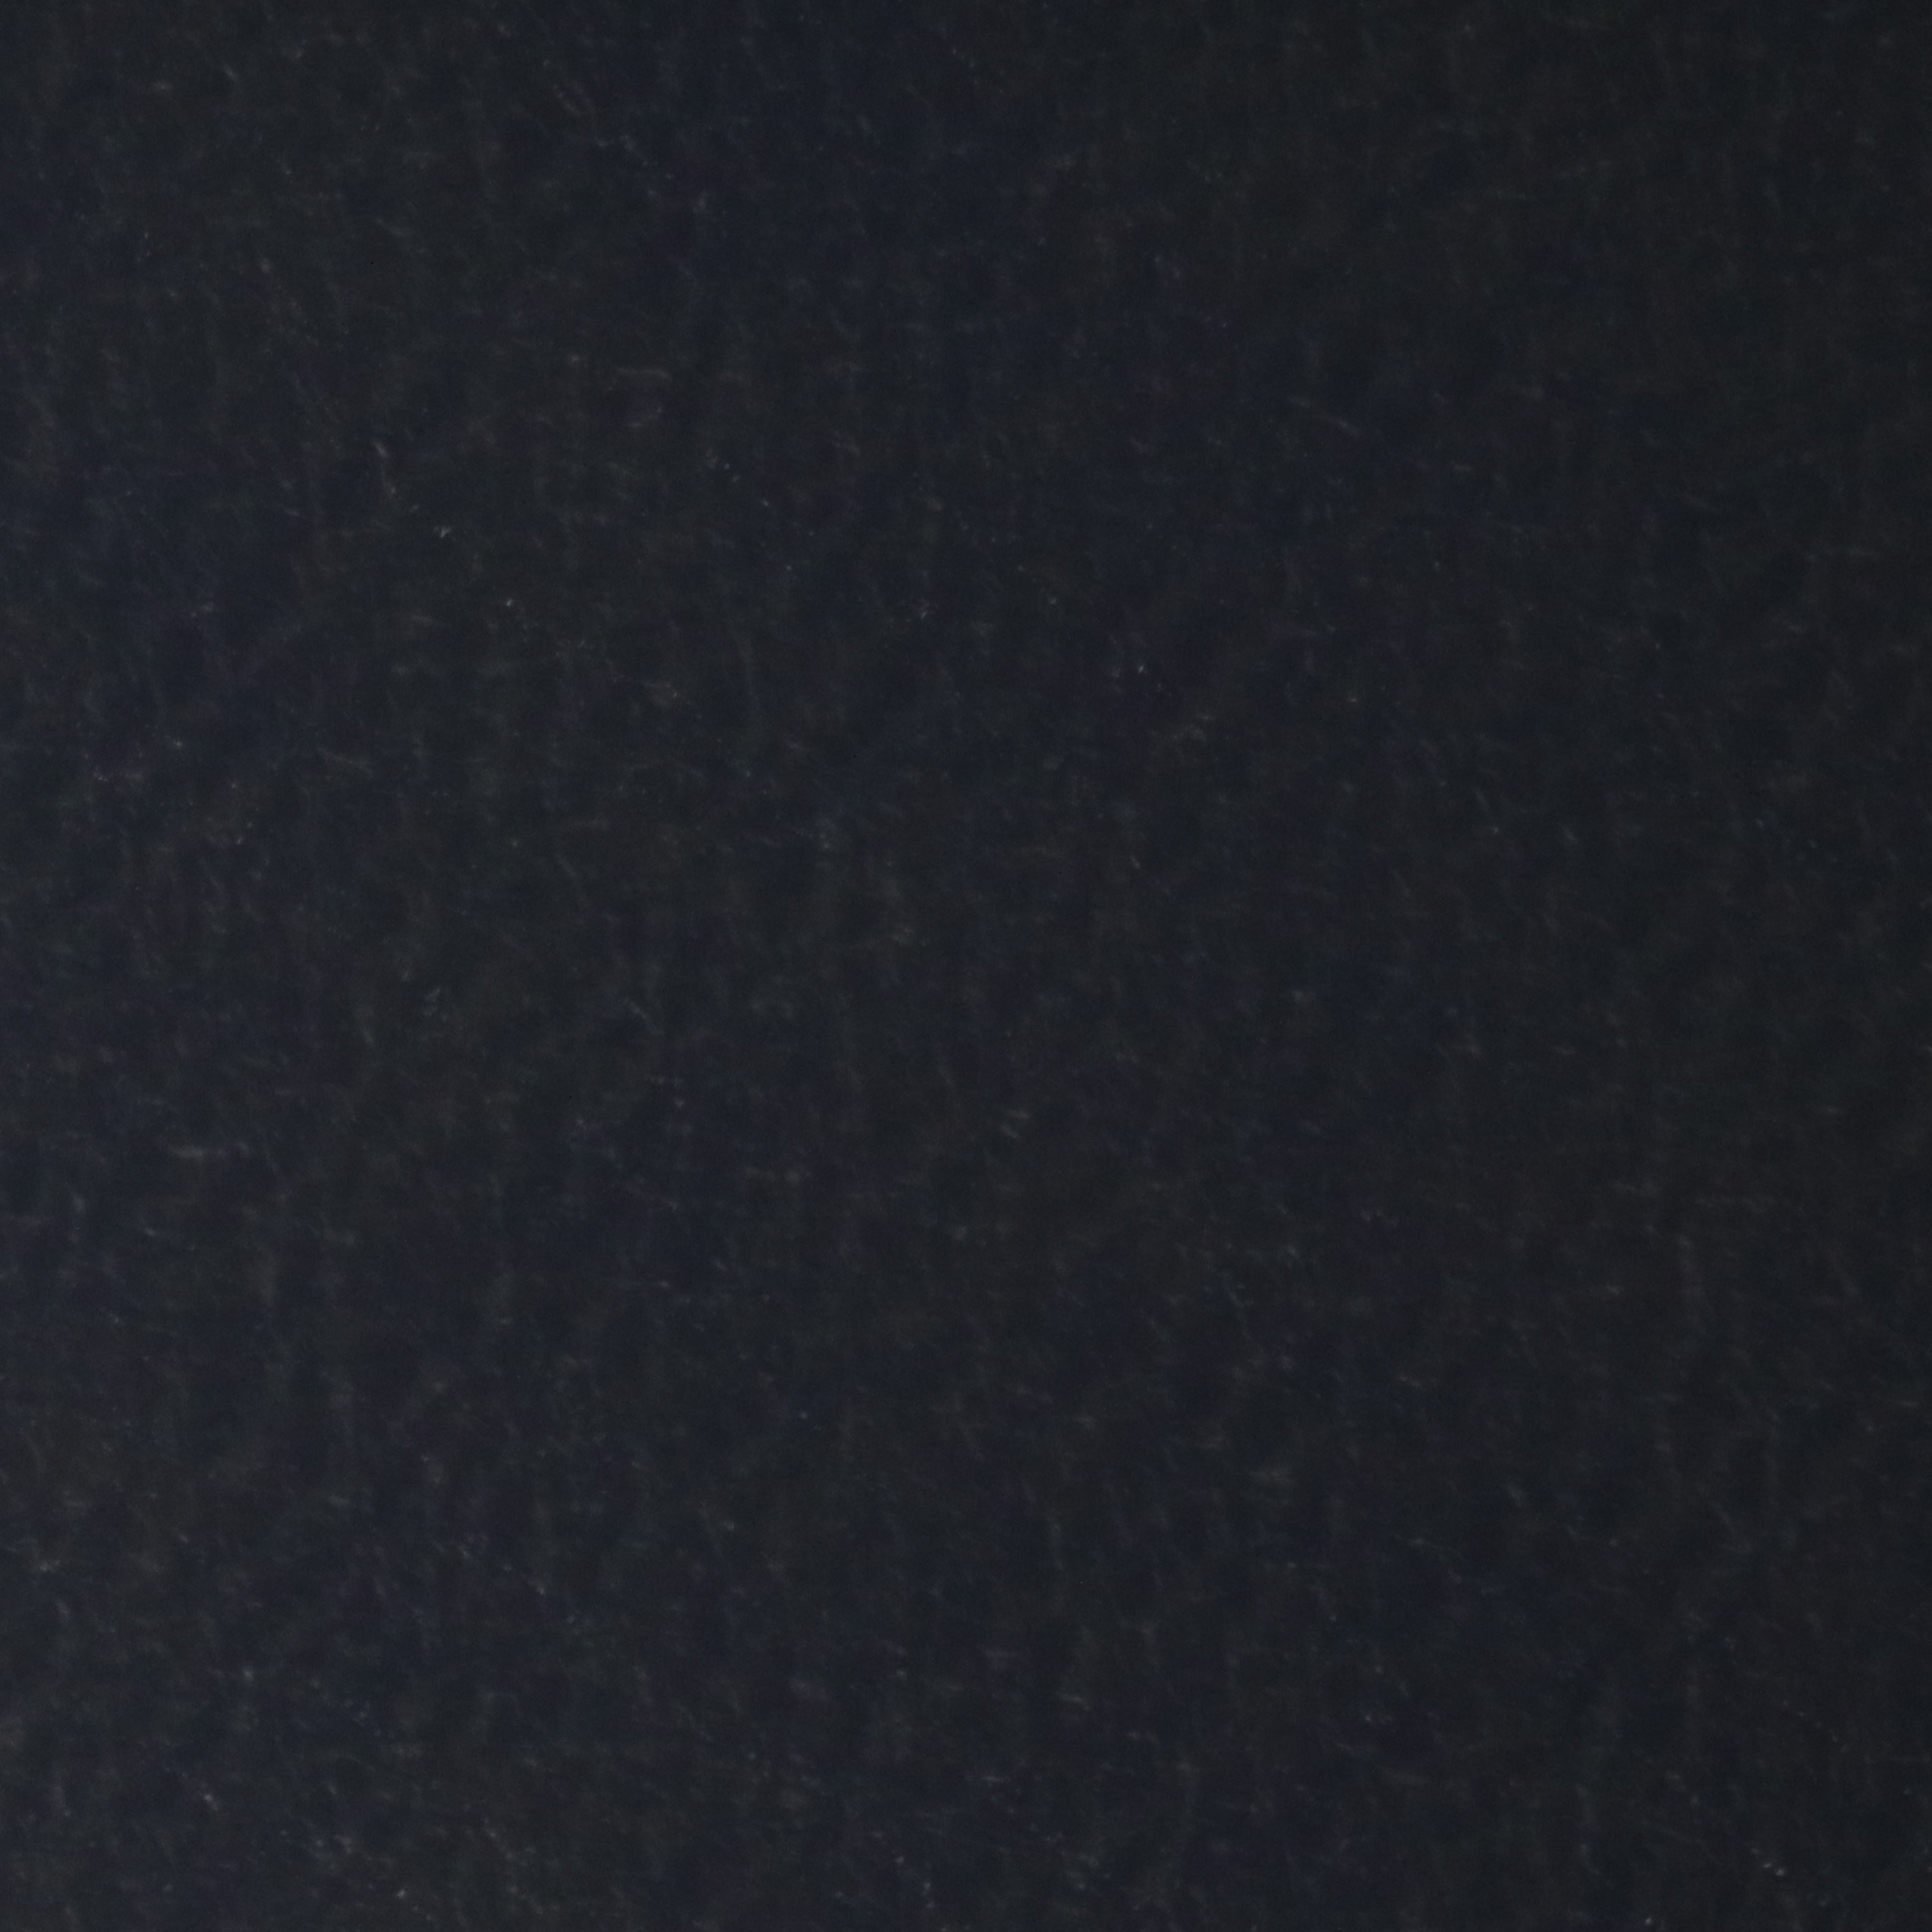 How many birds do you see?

0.